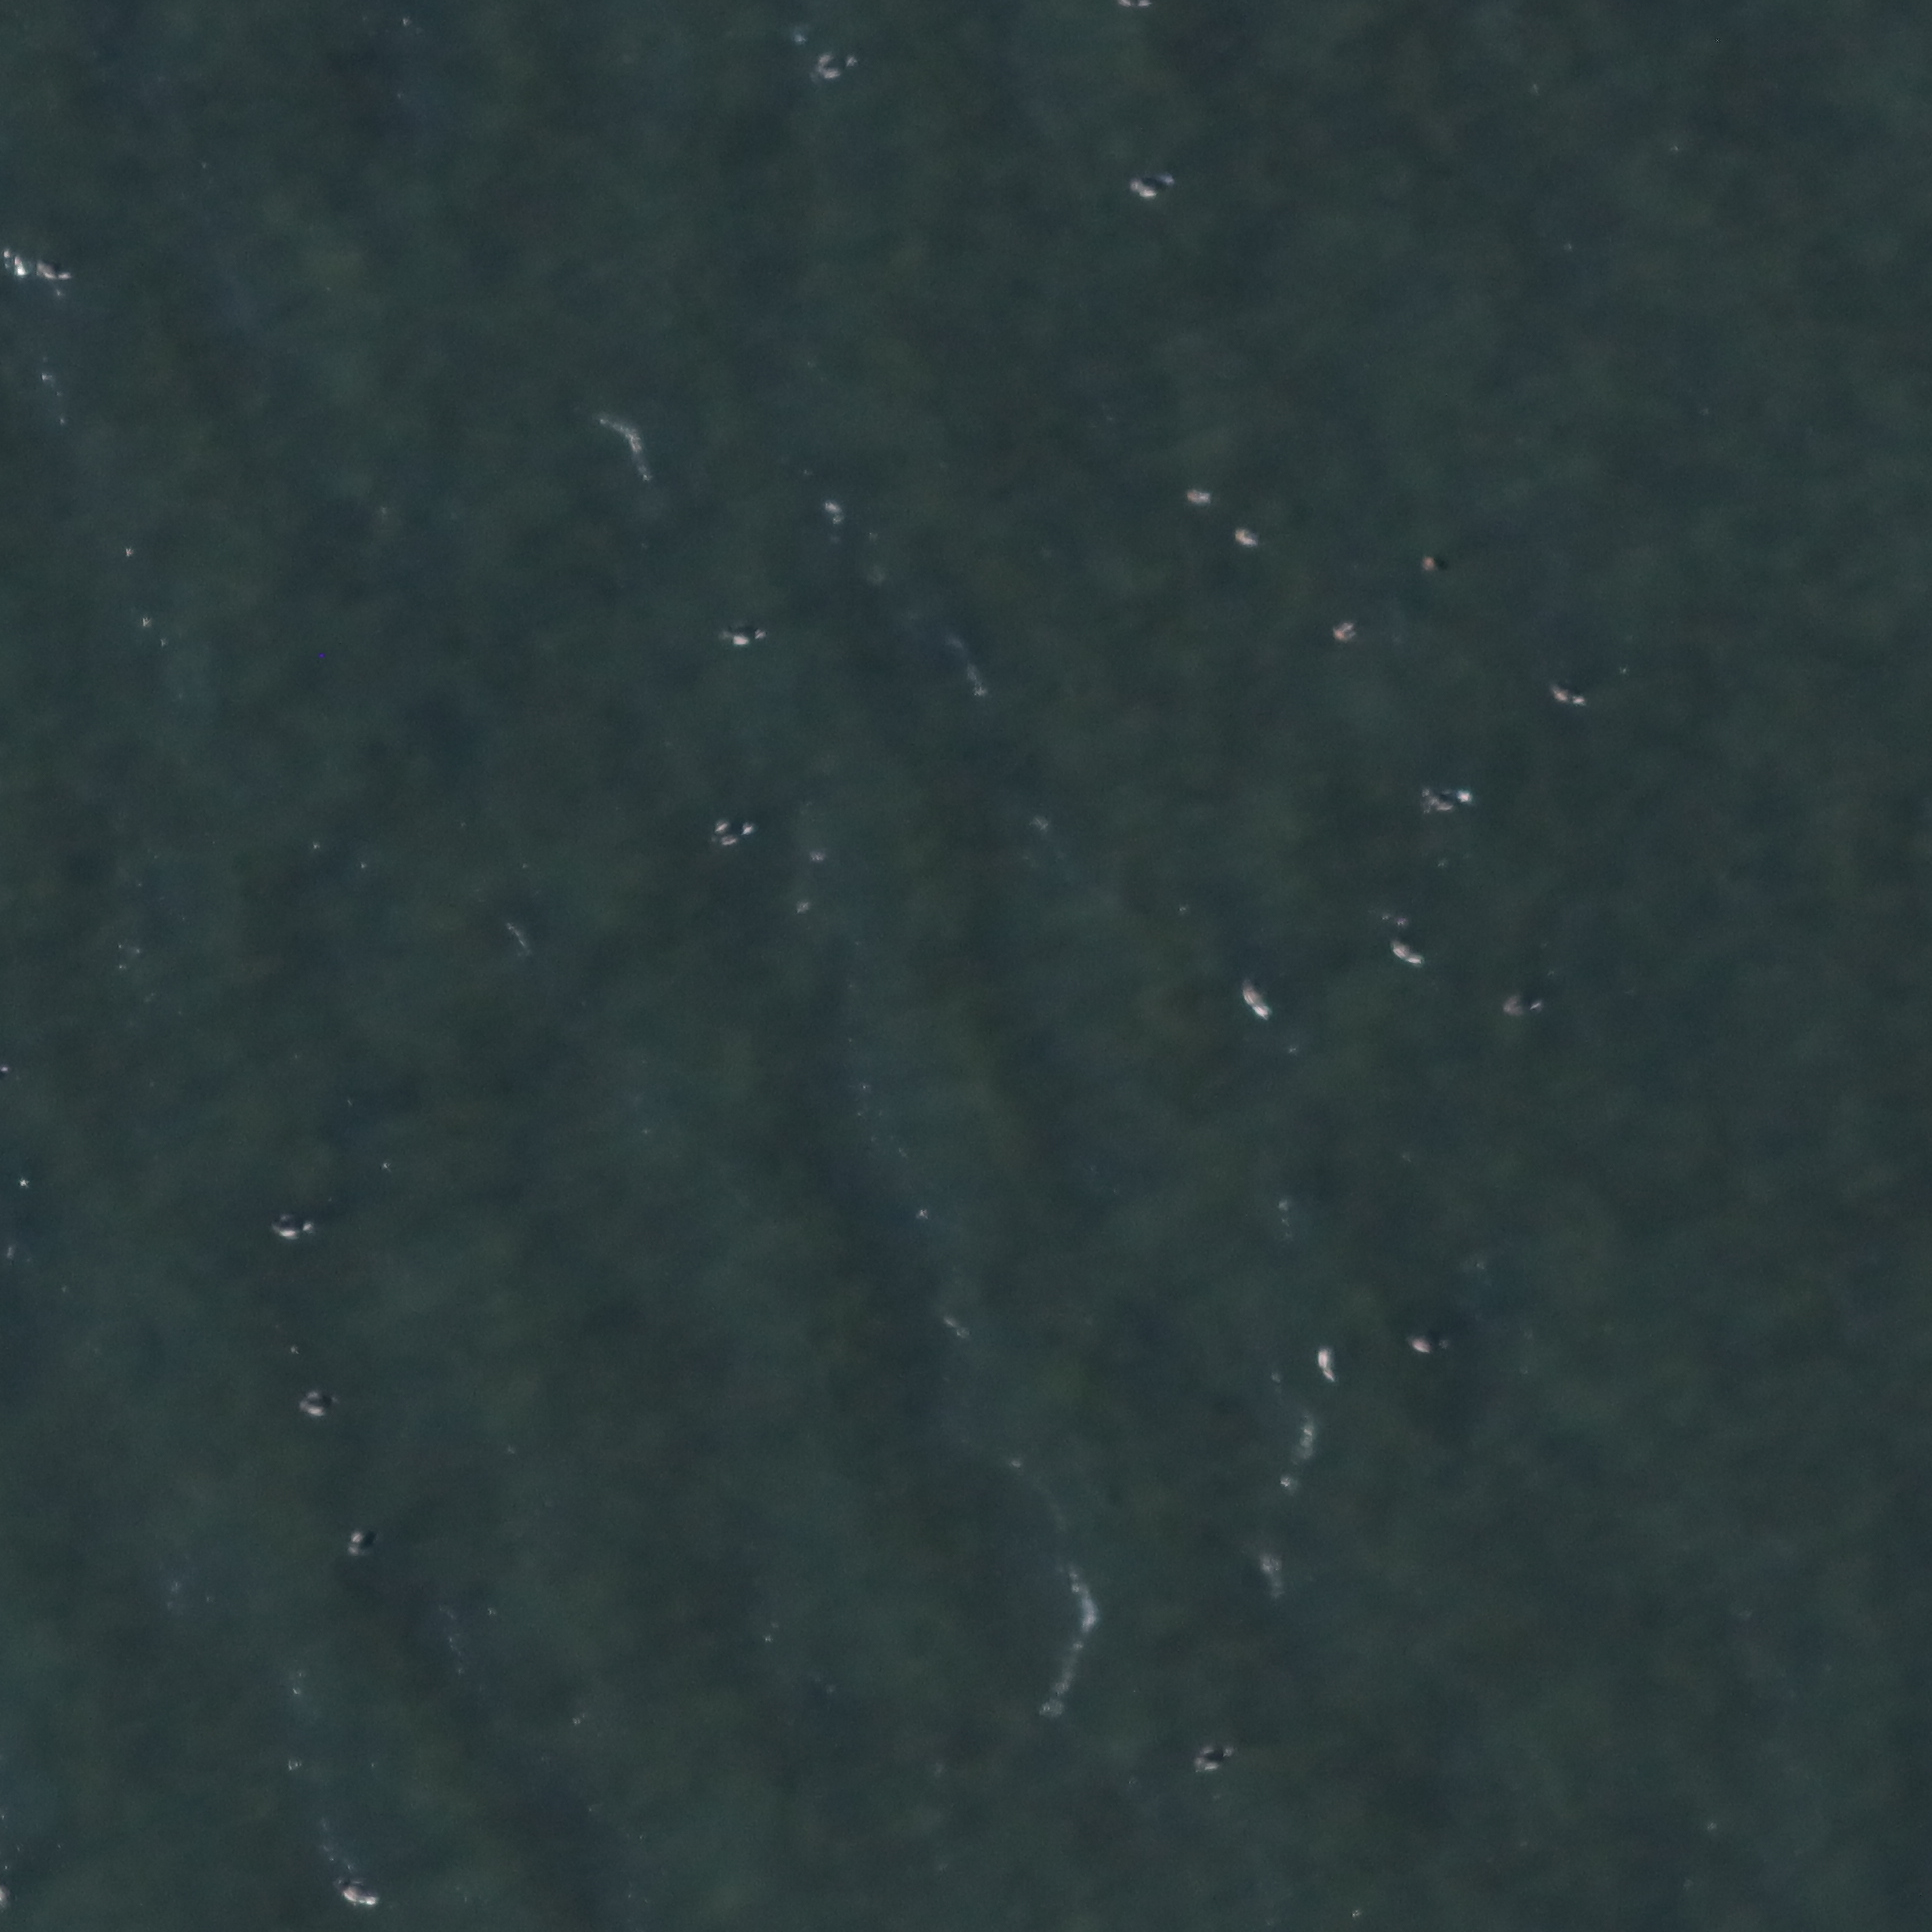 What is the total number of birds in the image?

21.